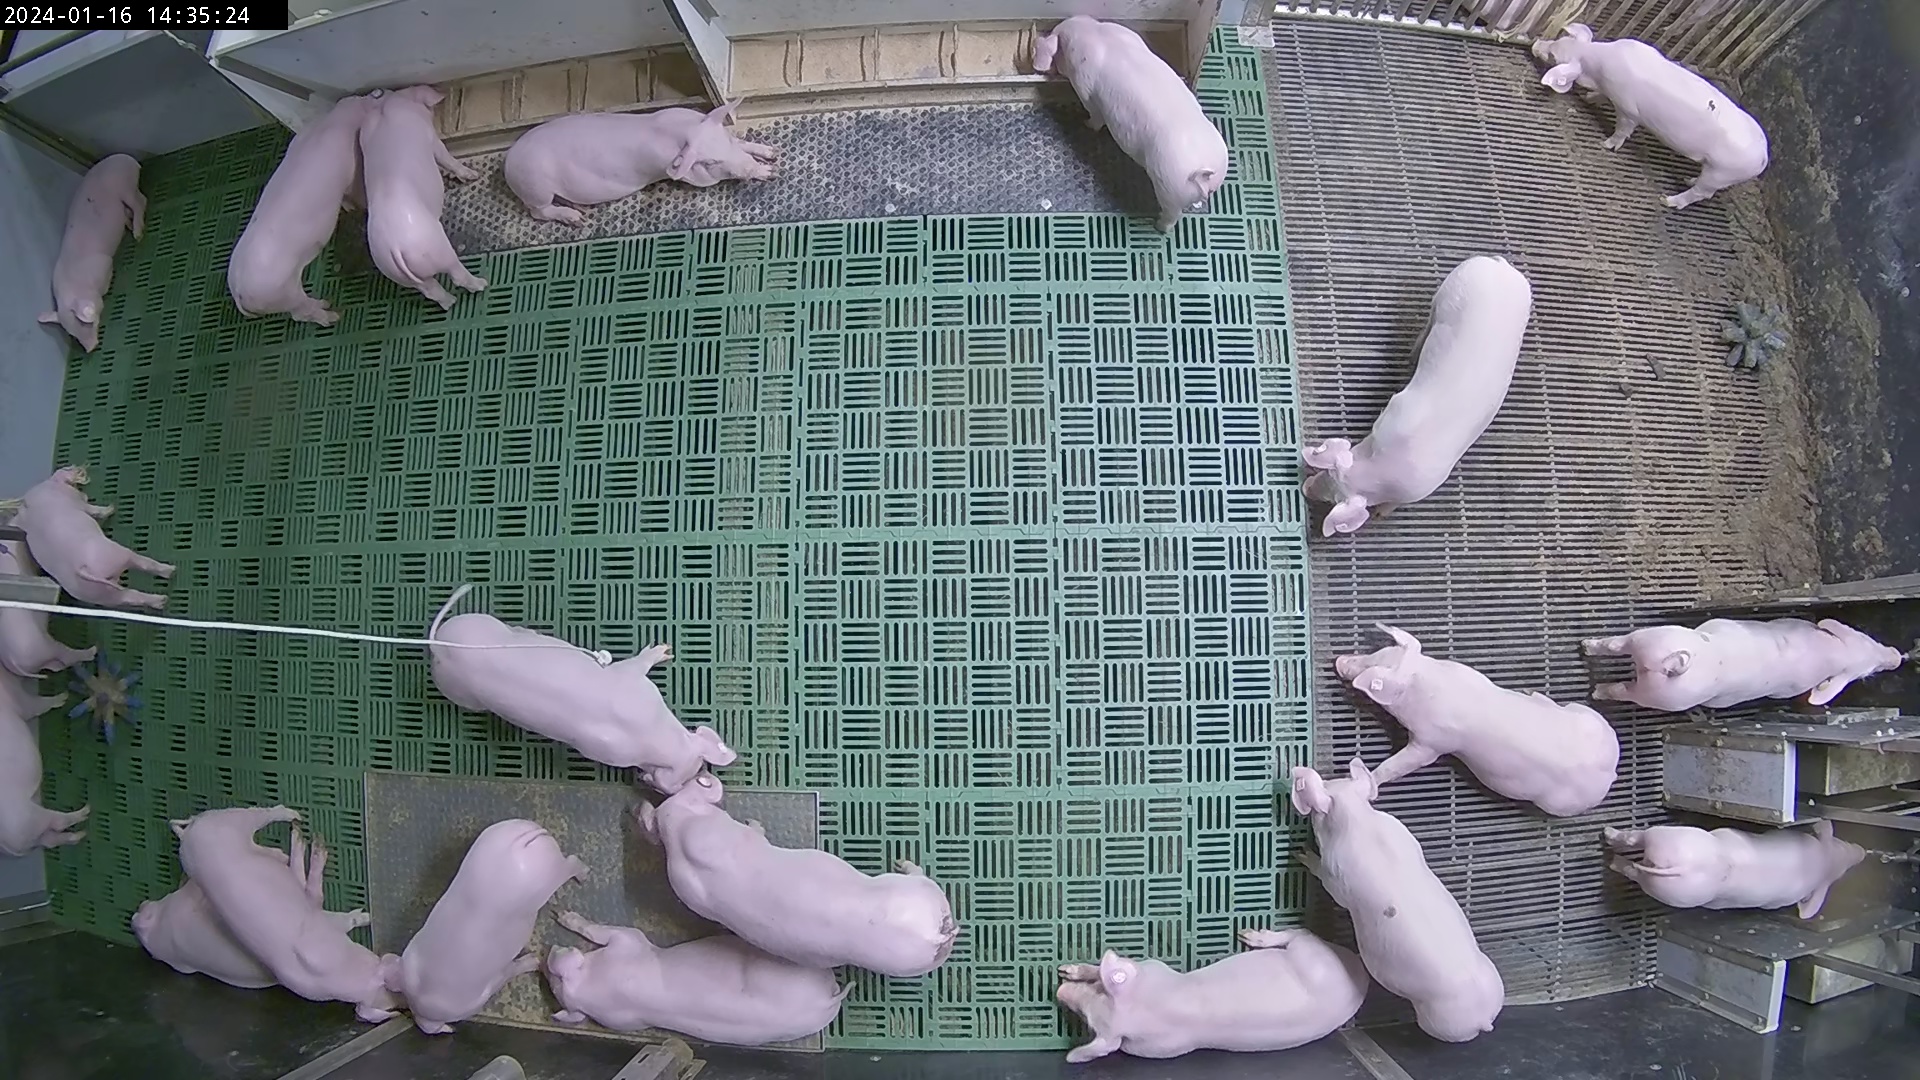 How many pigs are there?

22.